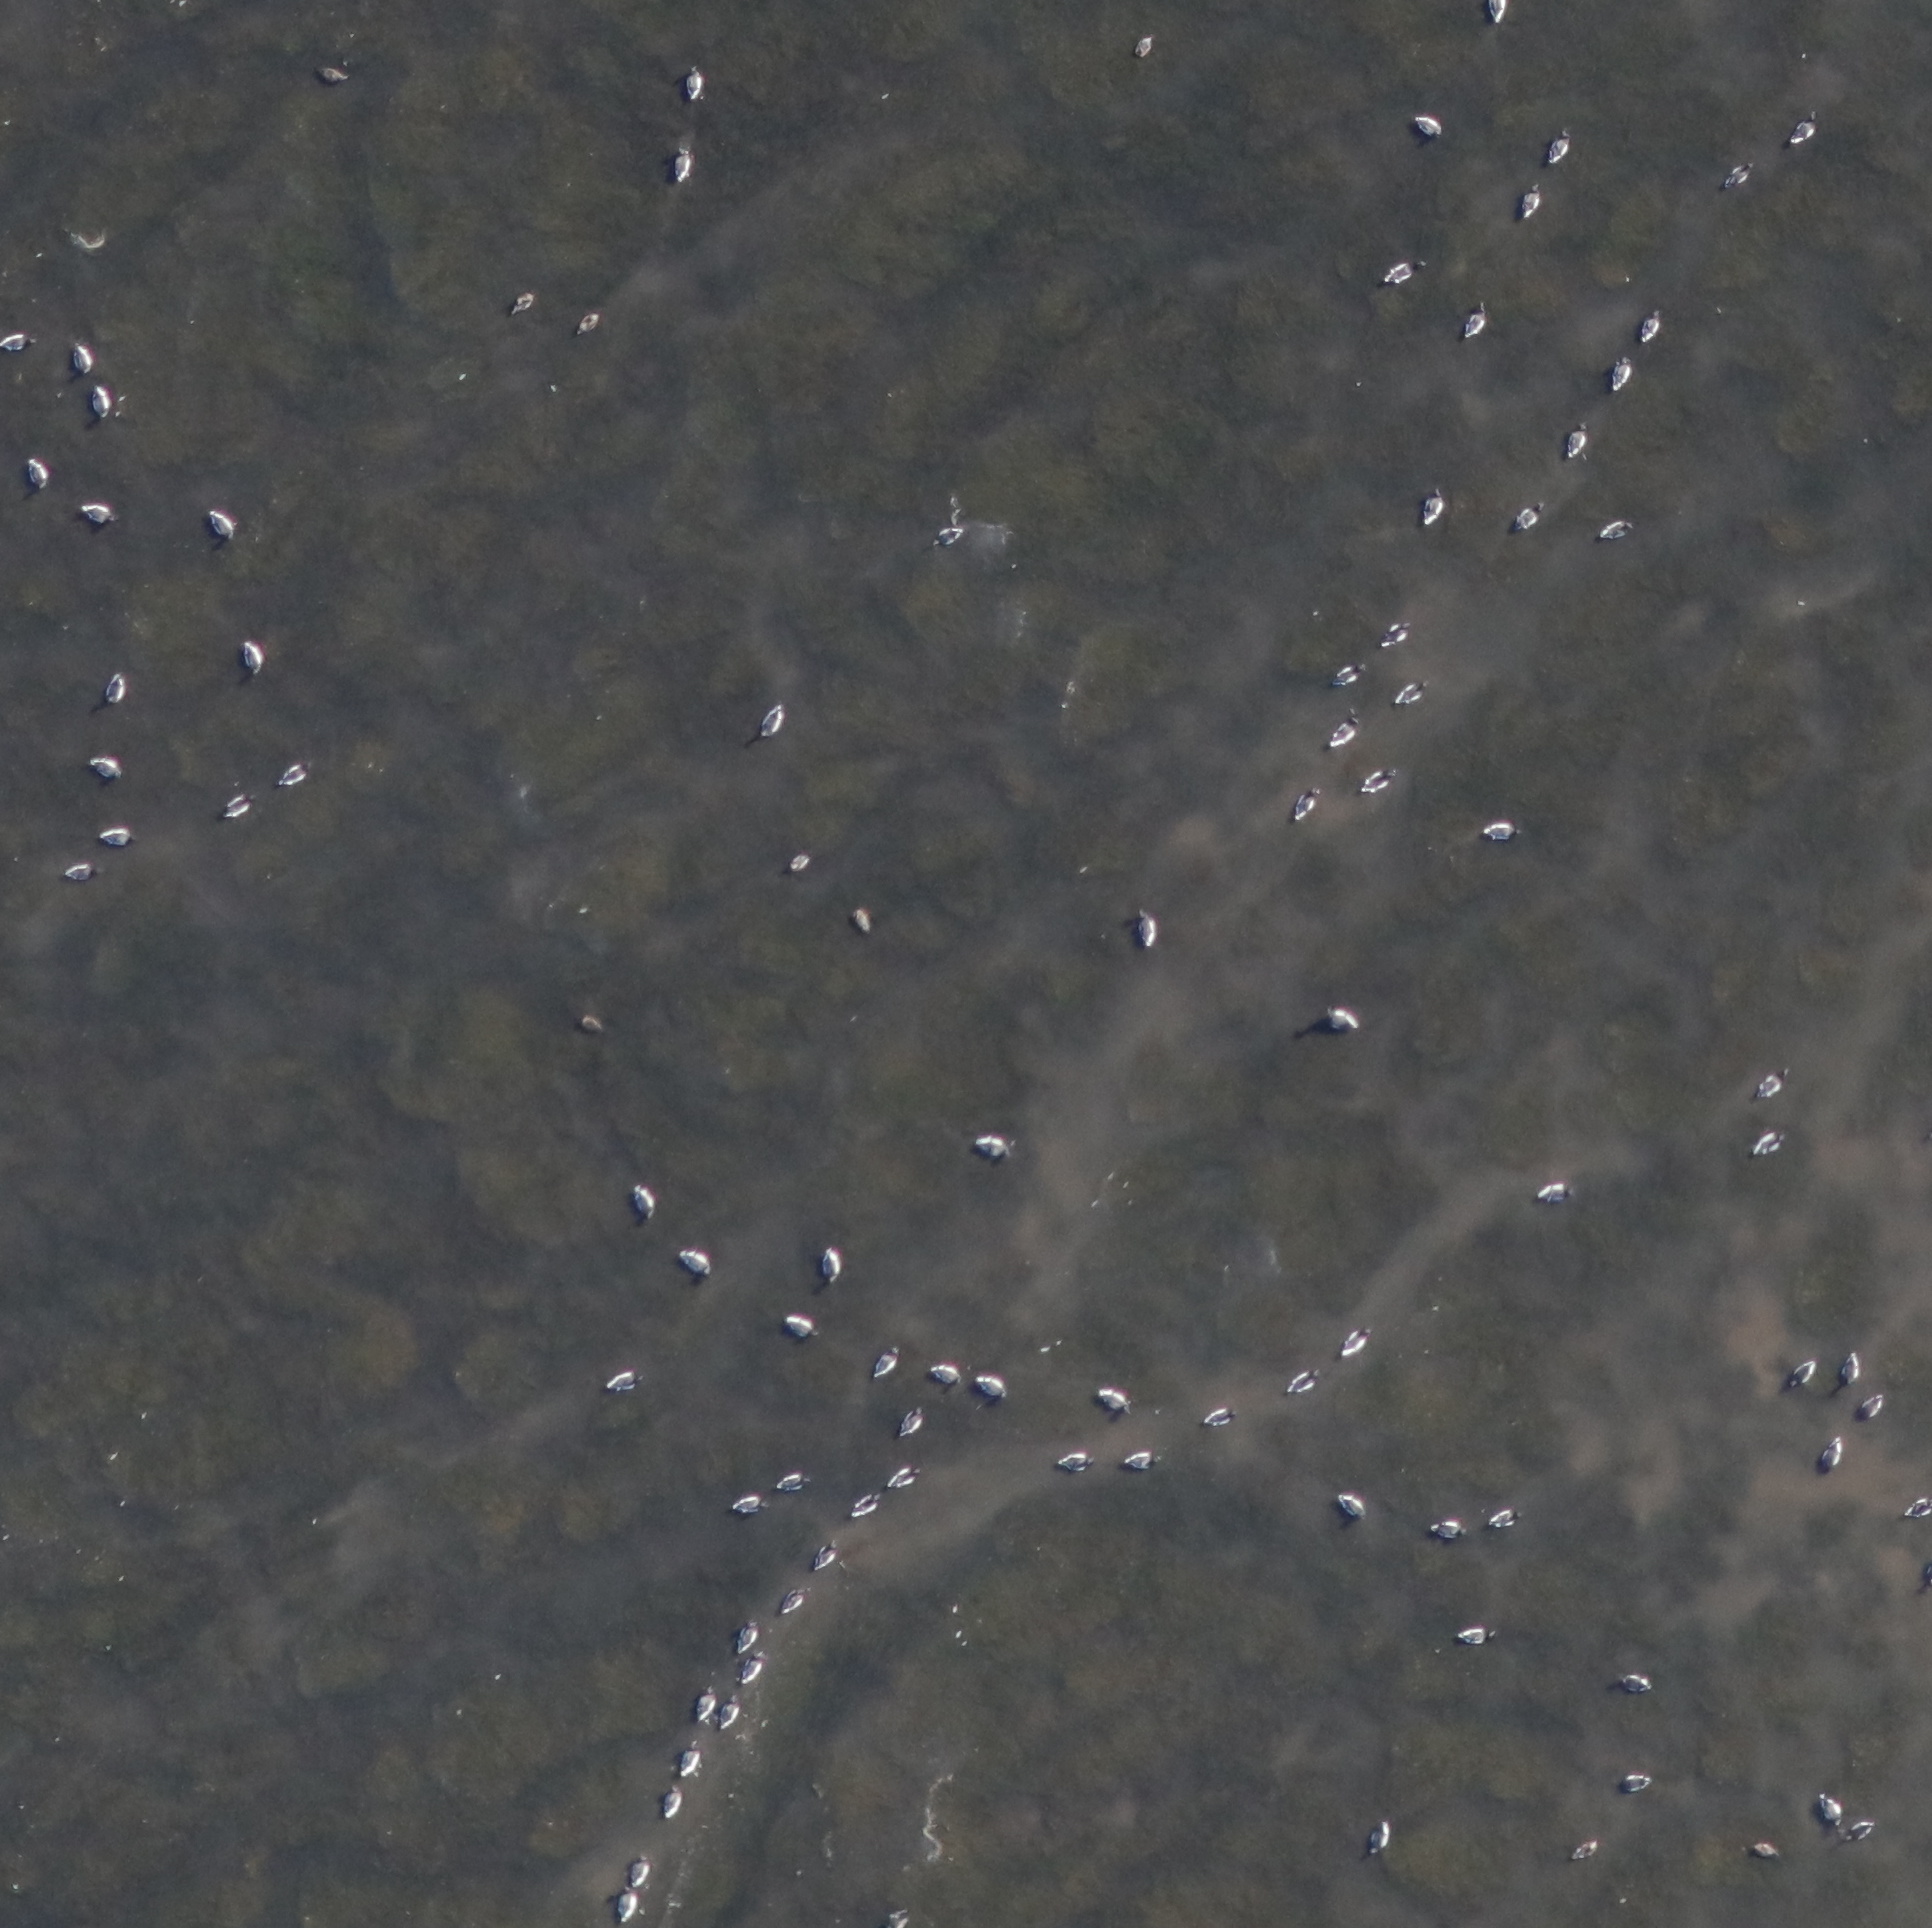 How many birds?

96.